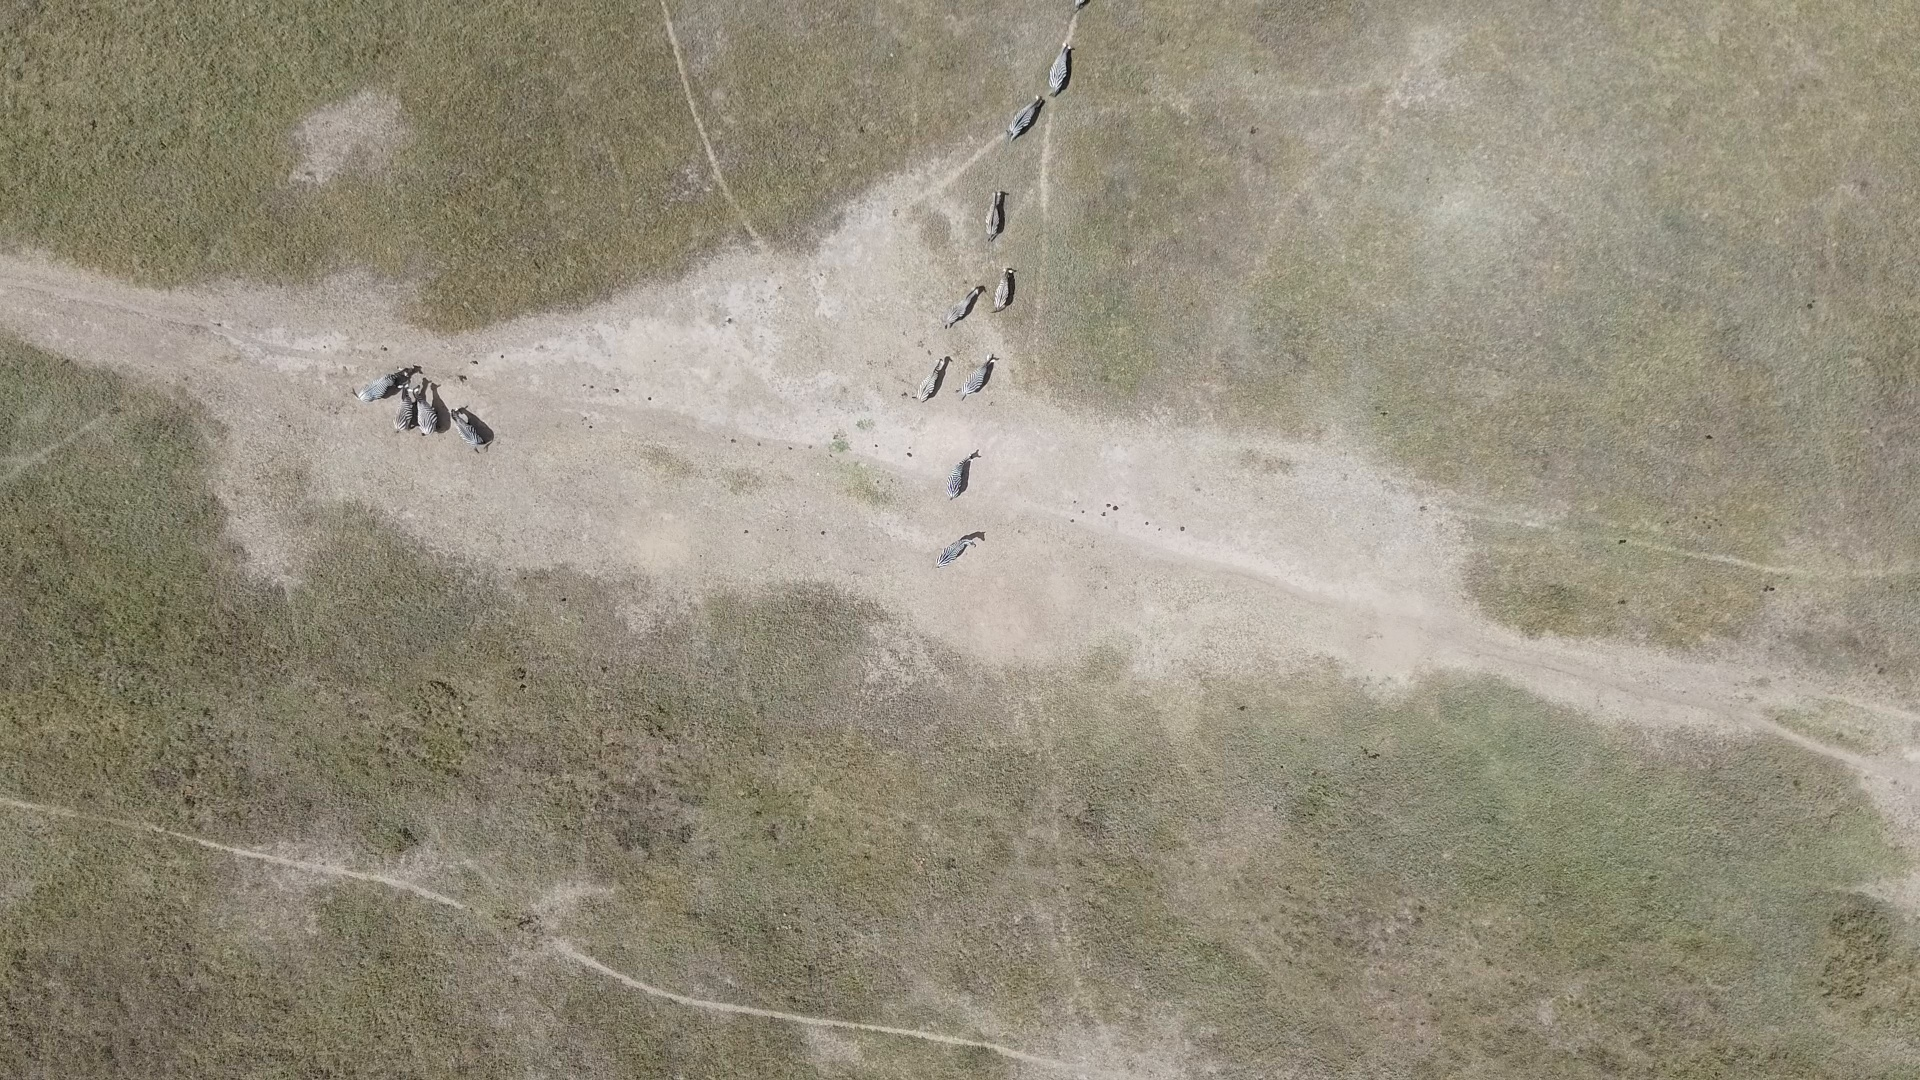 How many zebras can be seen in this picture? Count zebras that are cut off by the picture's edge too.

13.